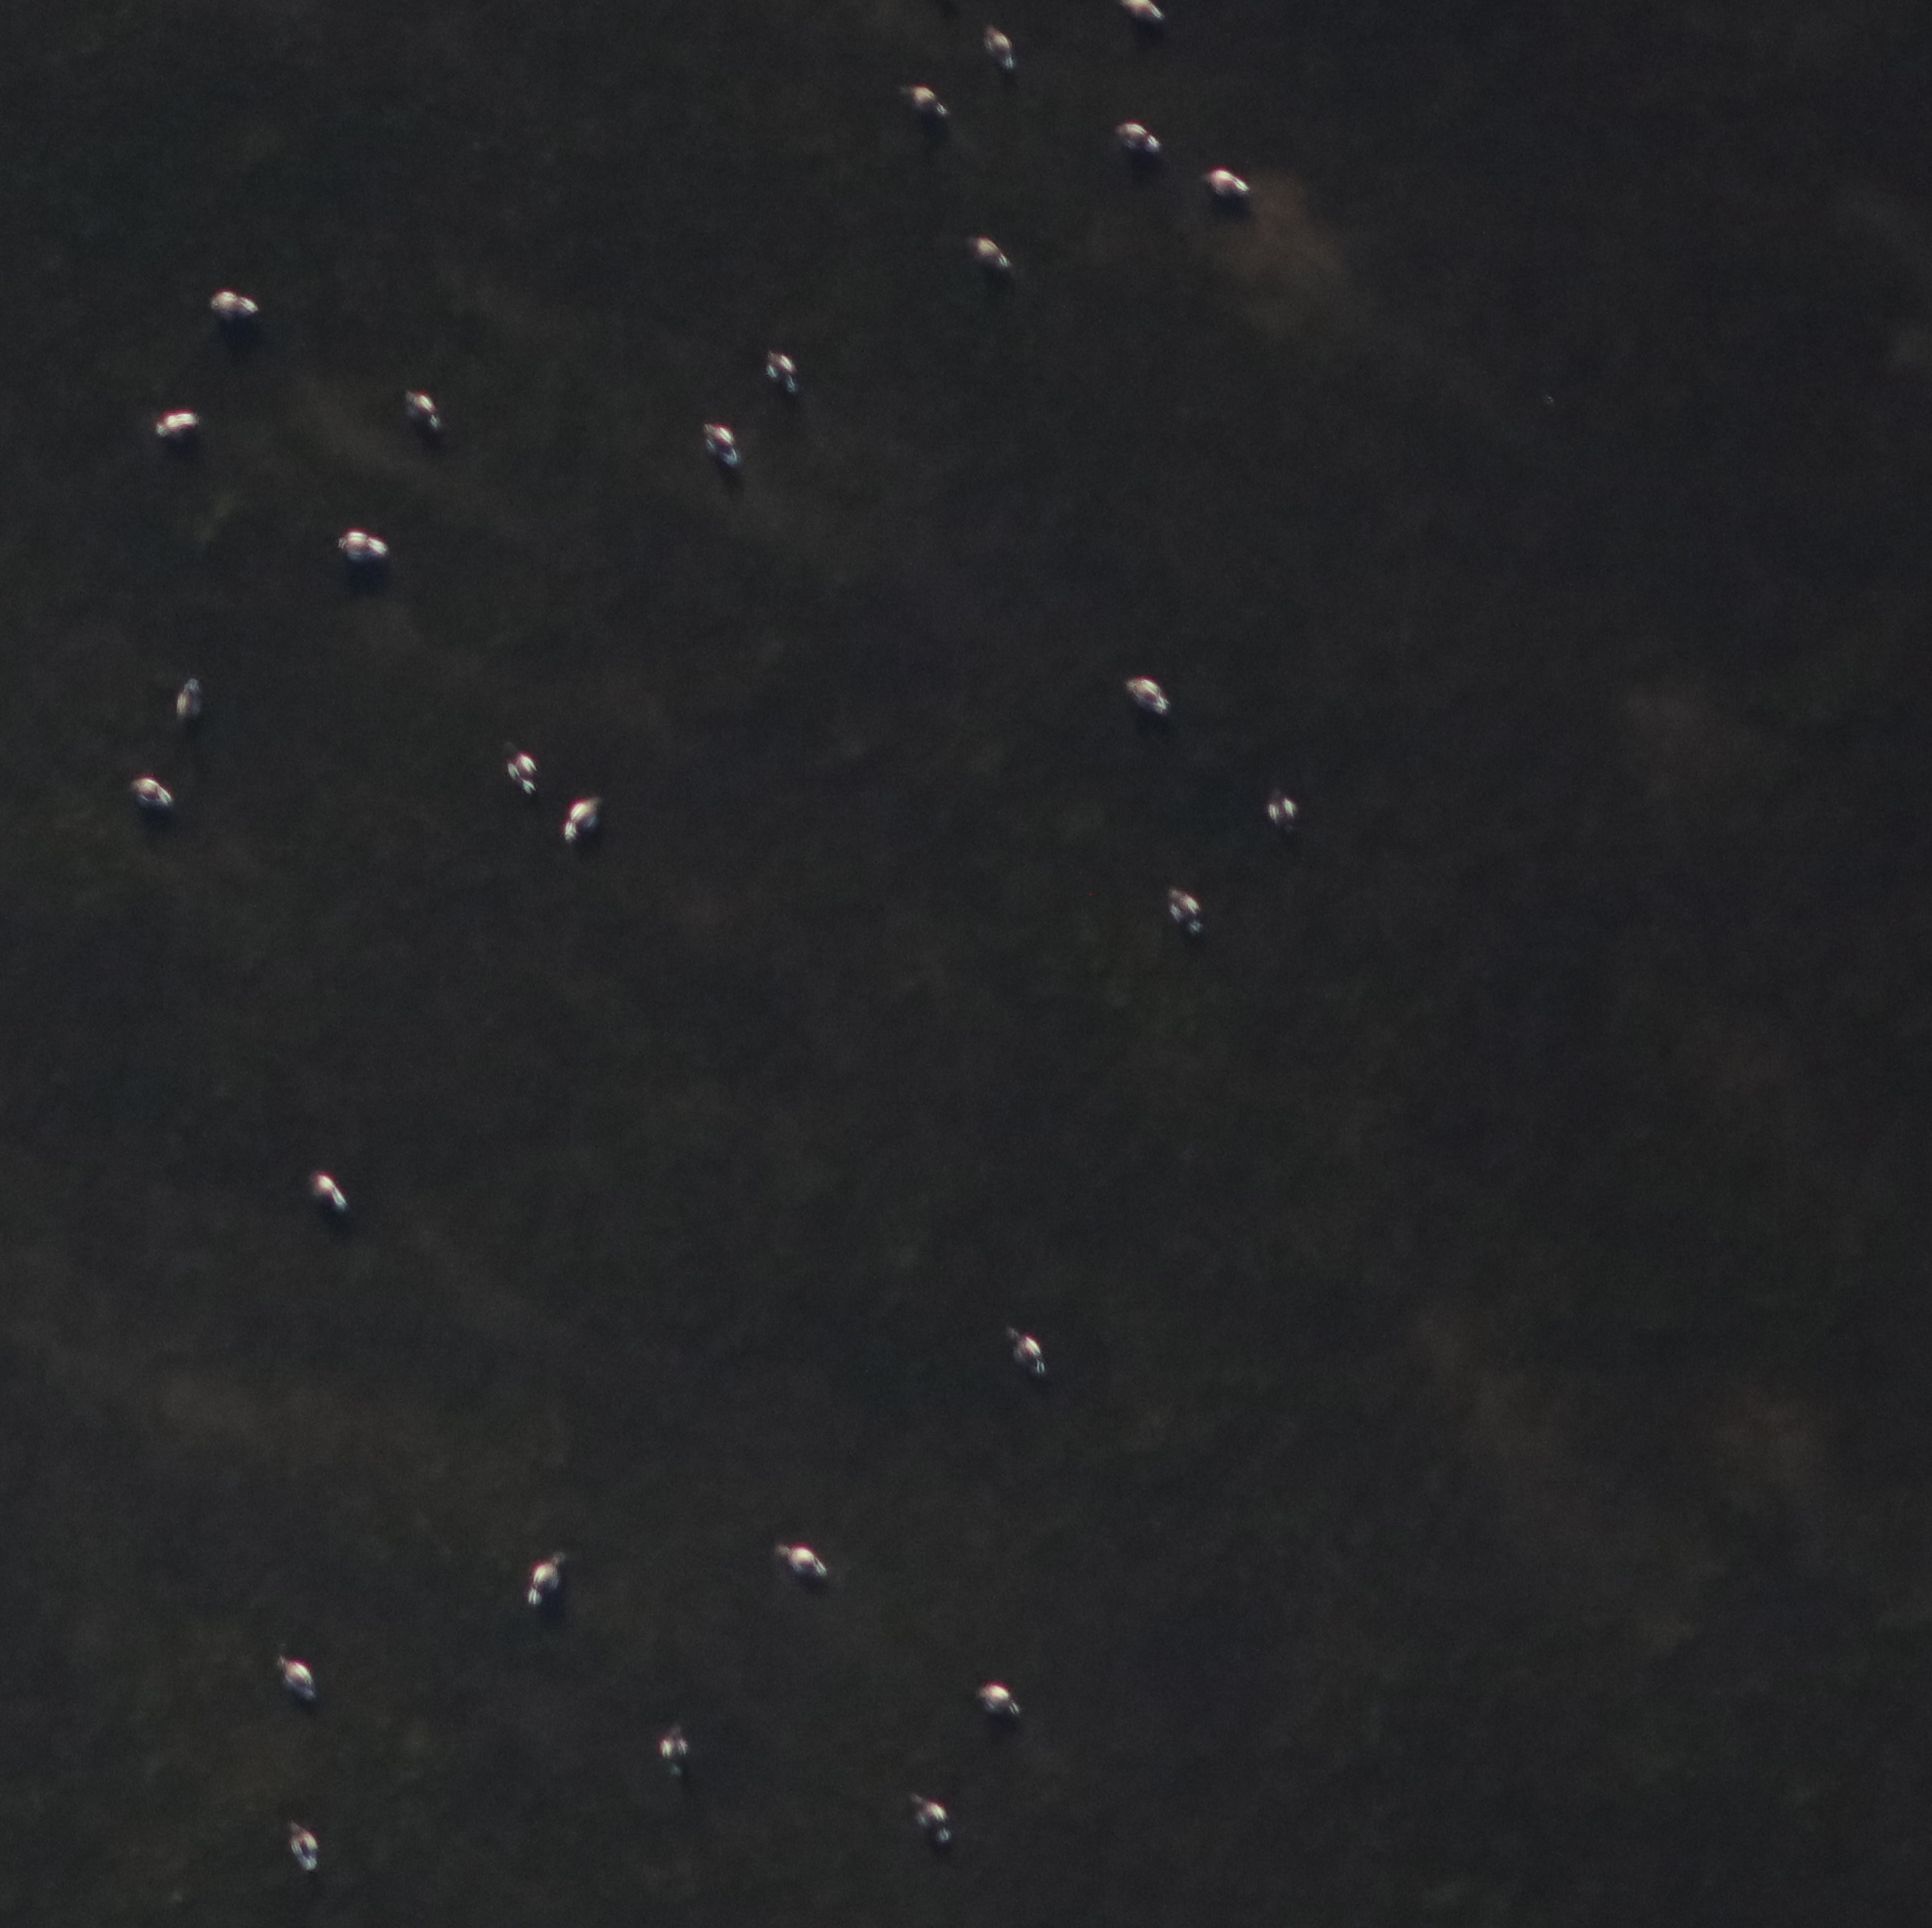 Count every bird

28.